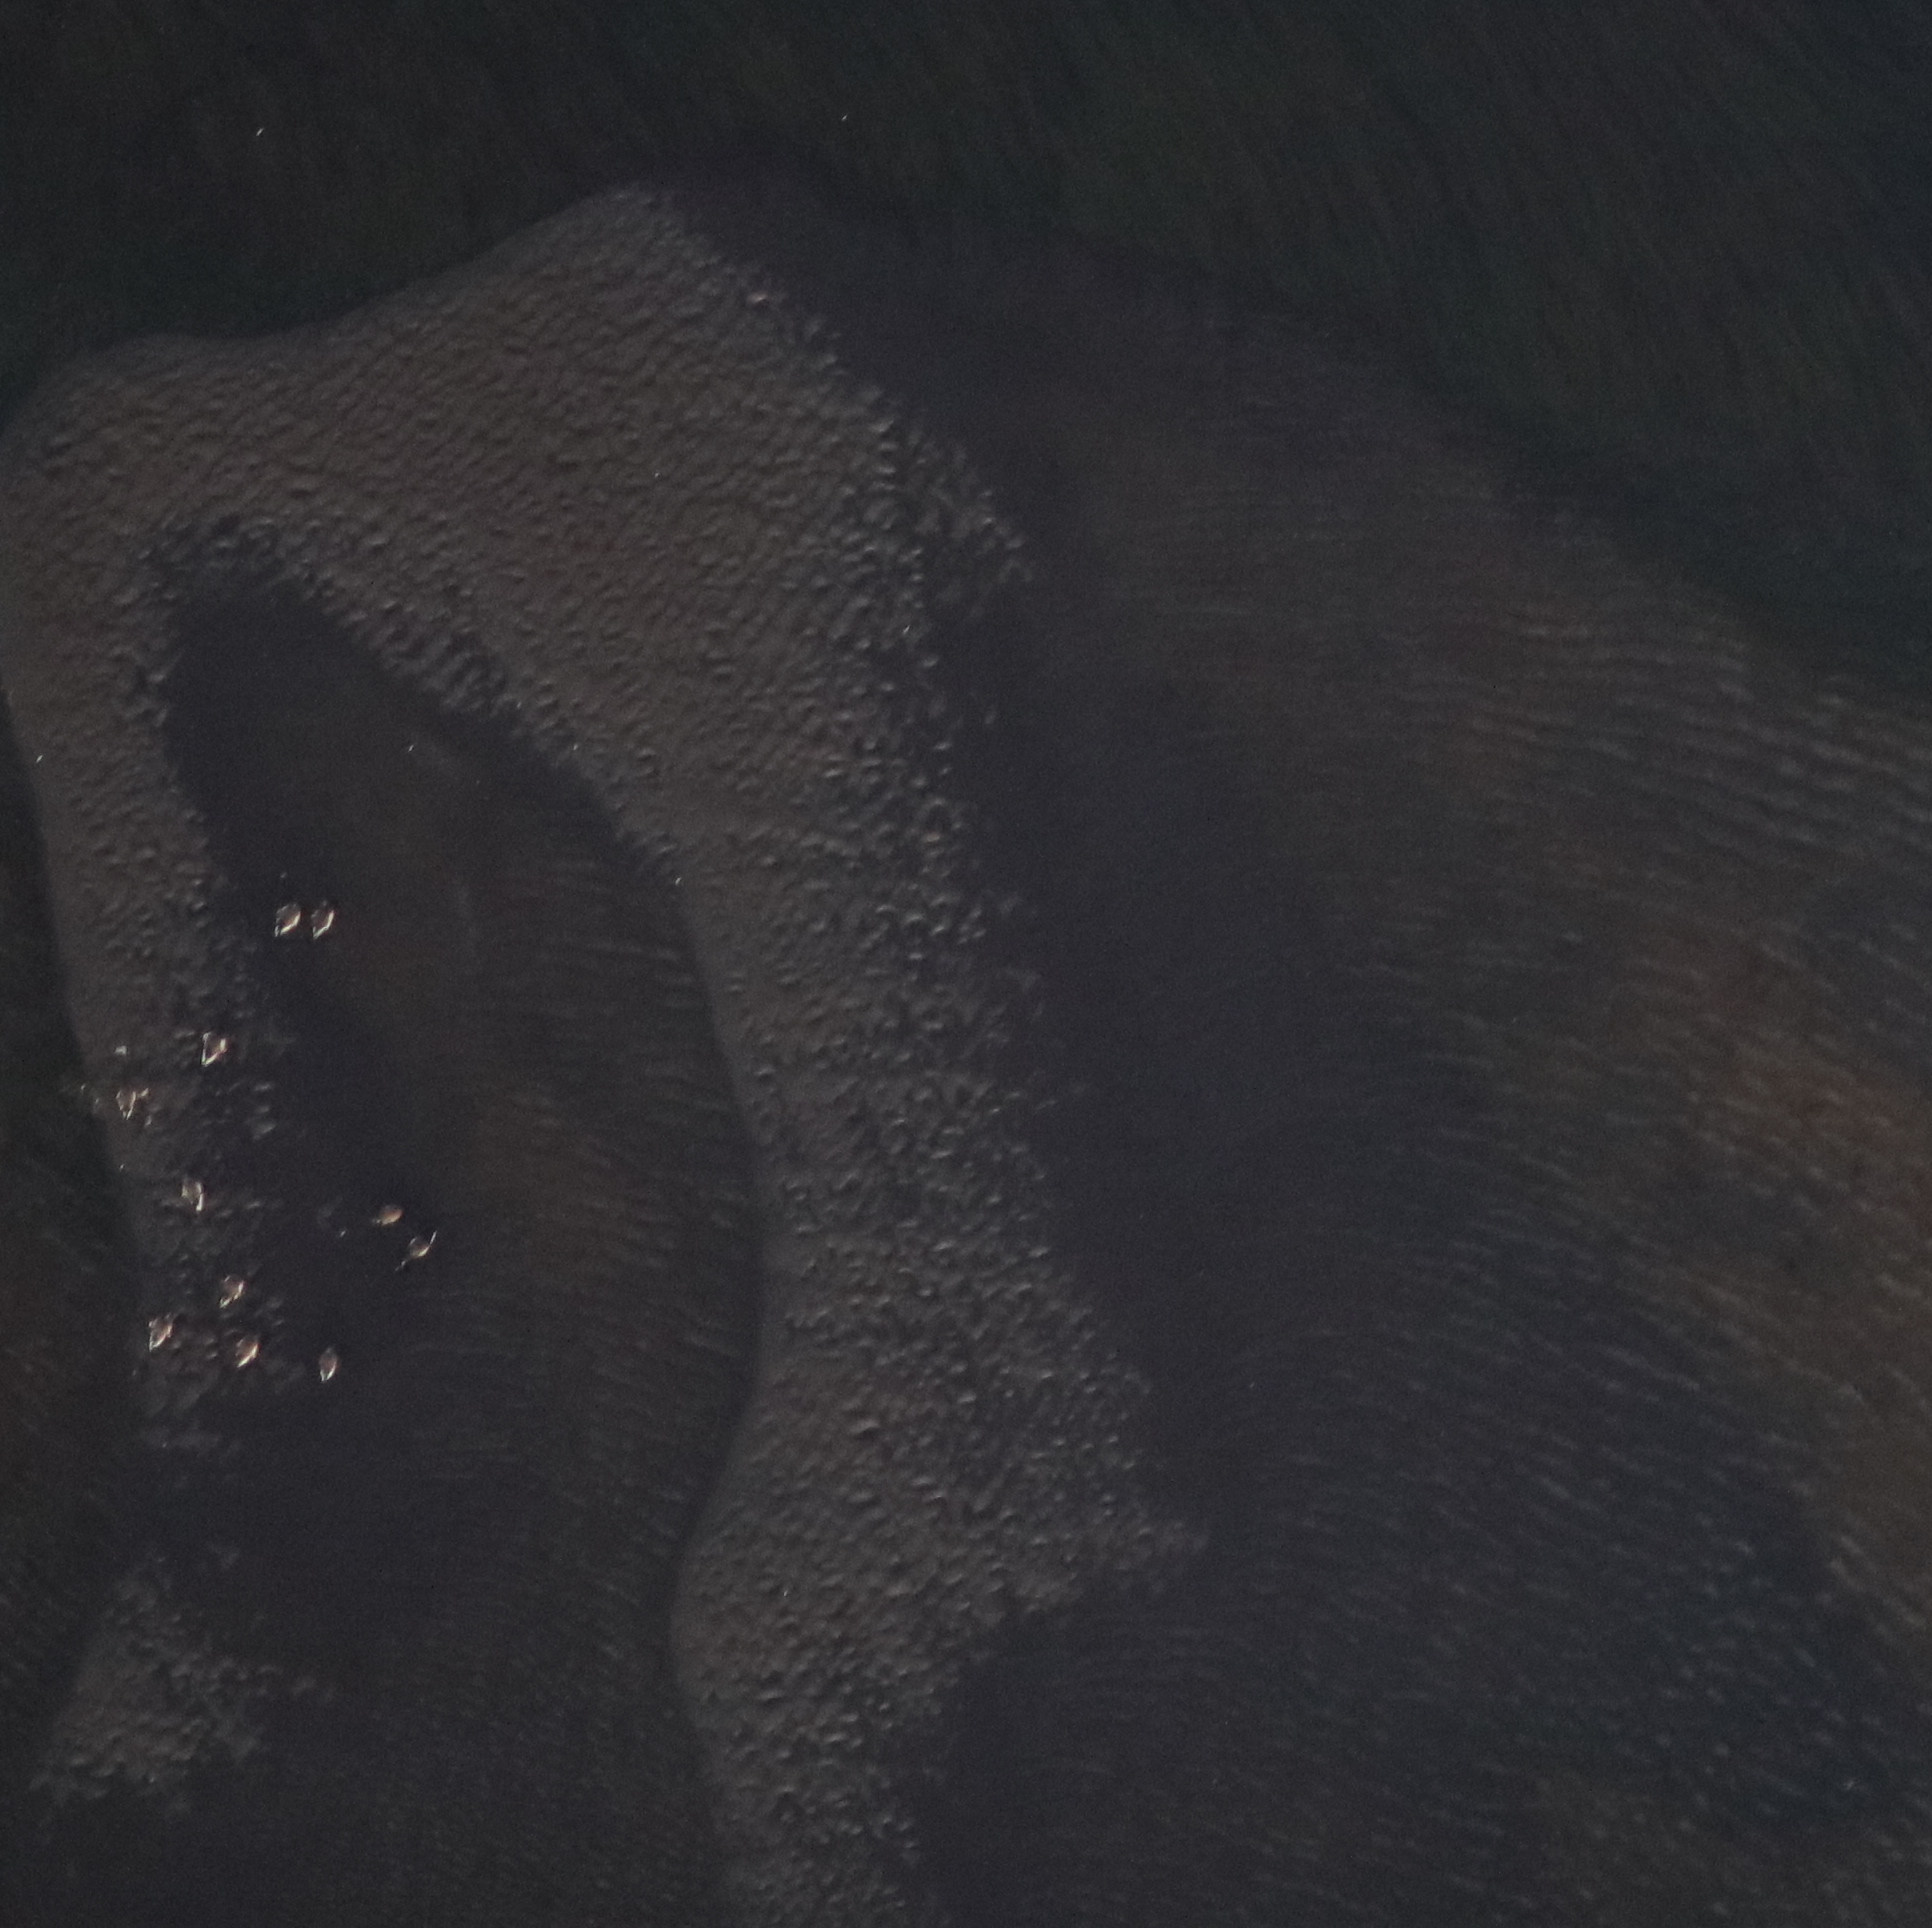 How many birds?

11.